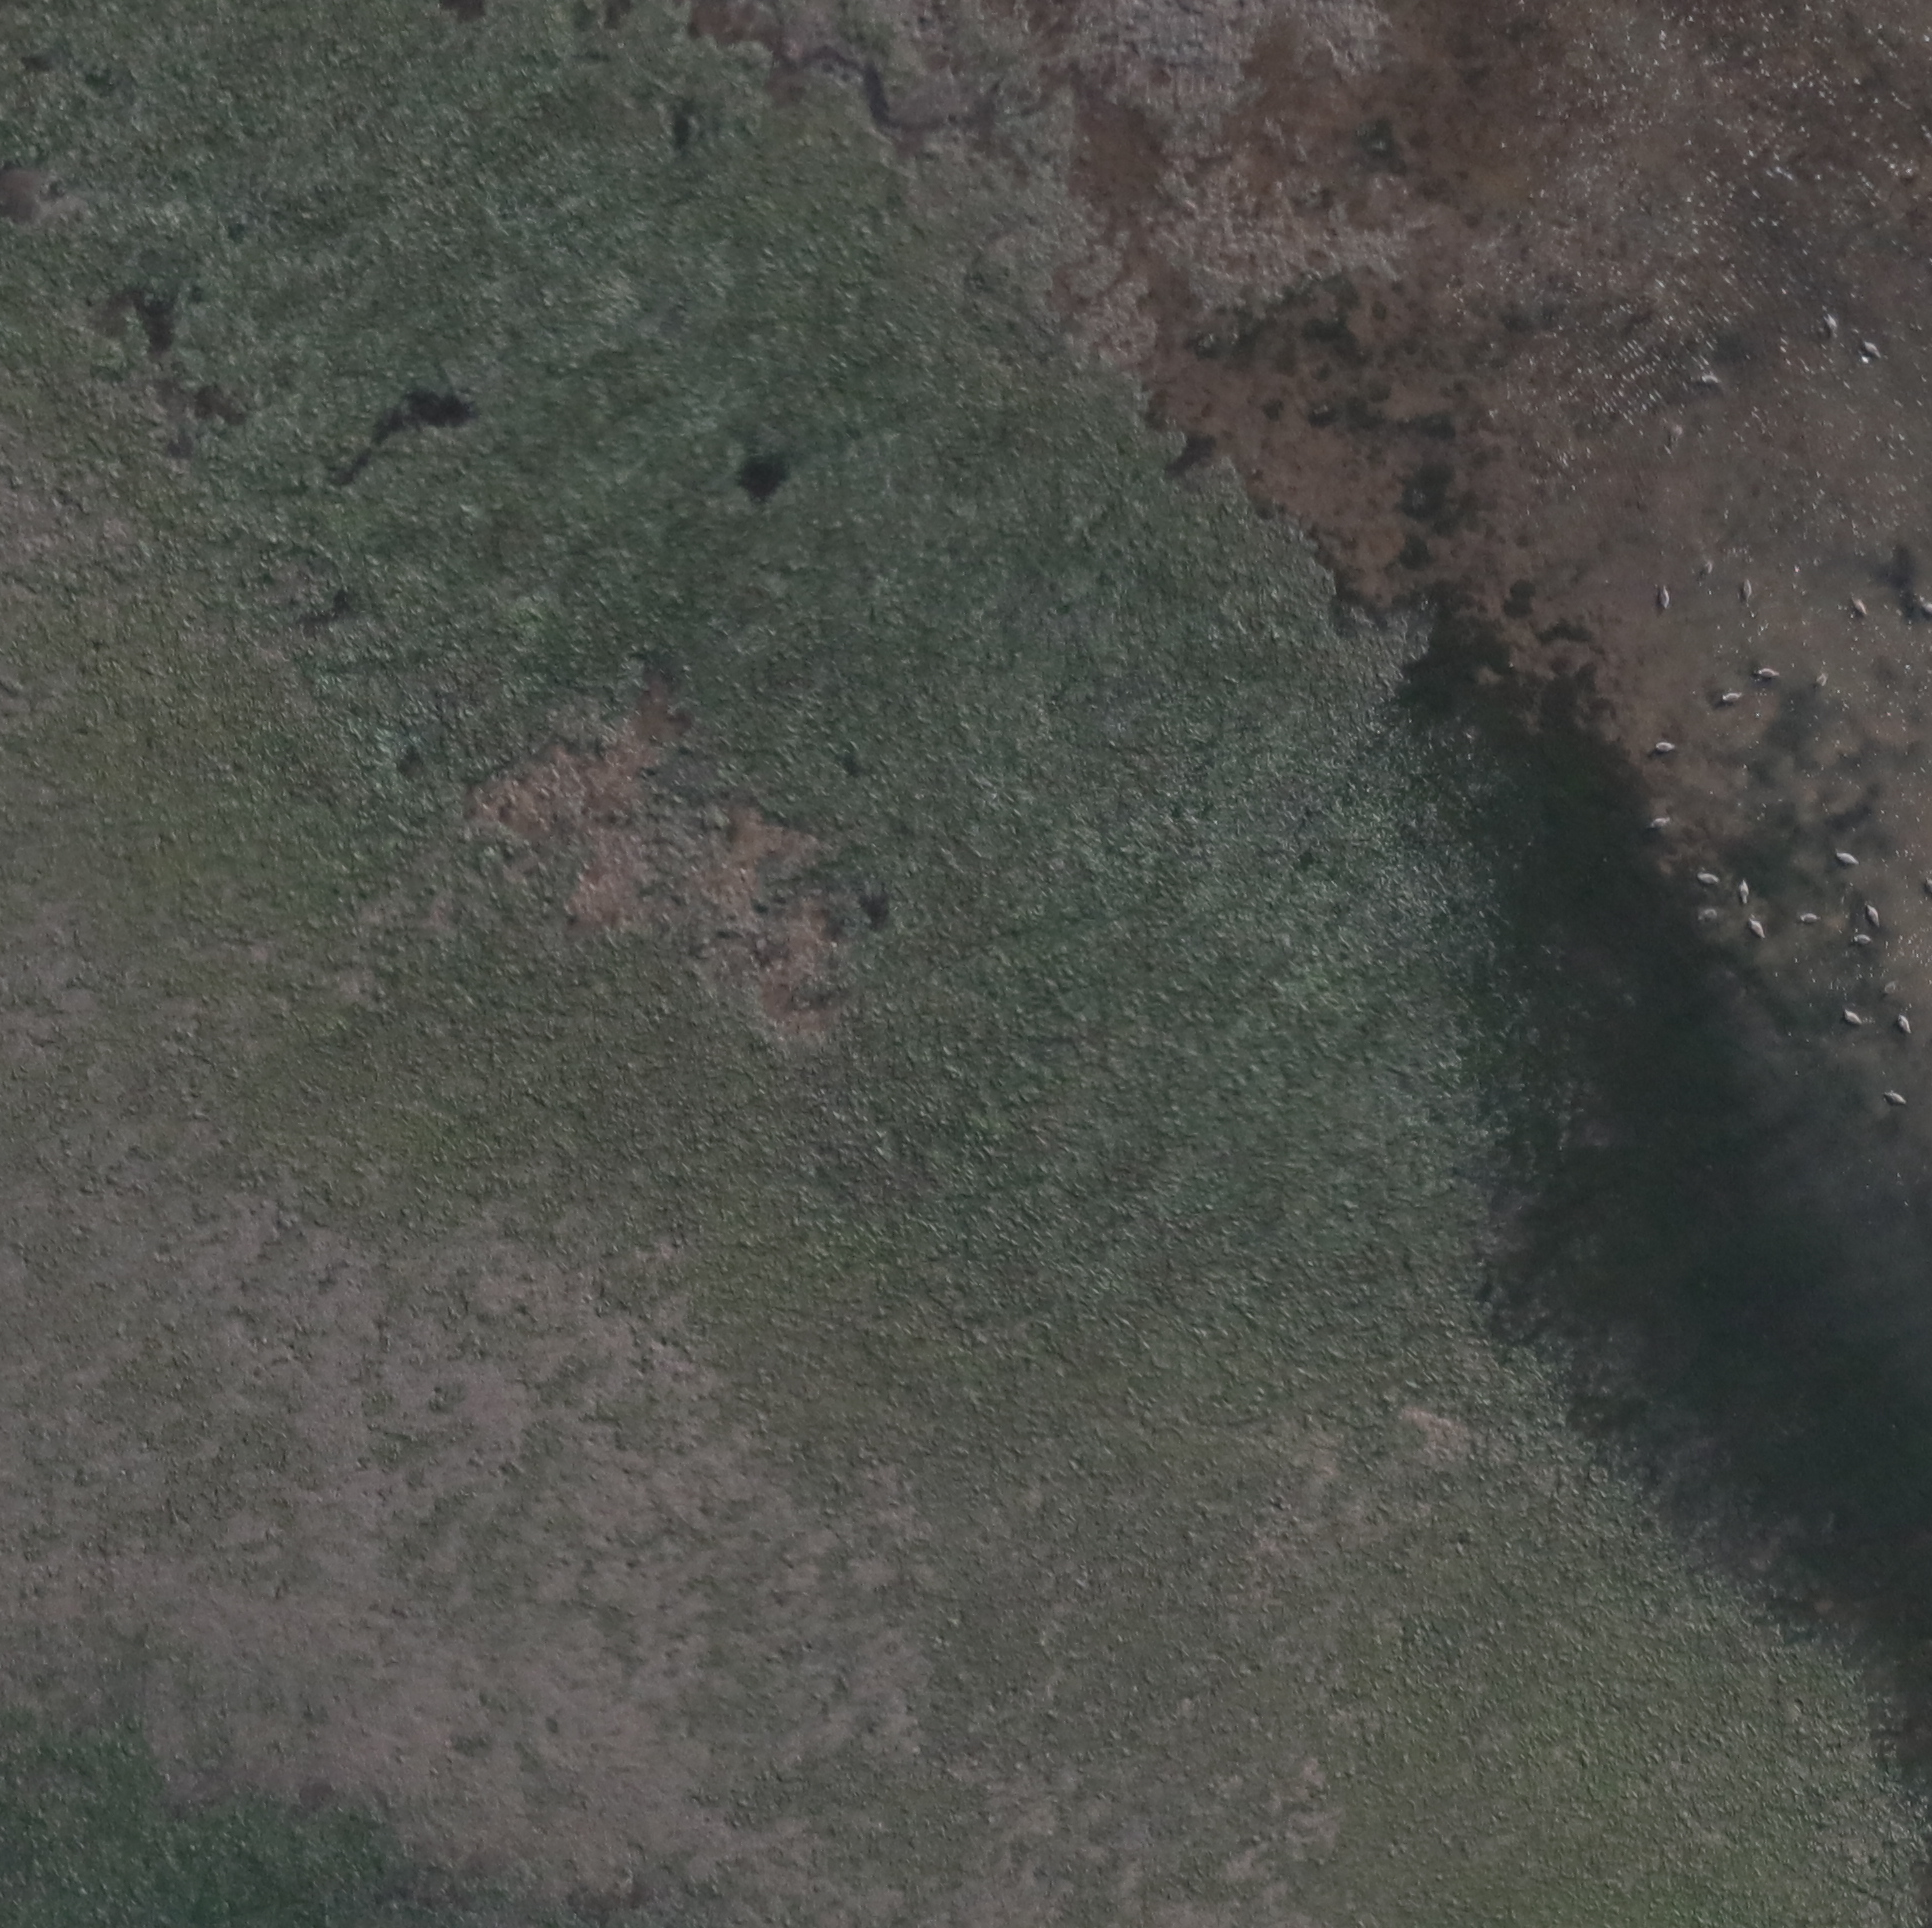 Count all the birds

26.